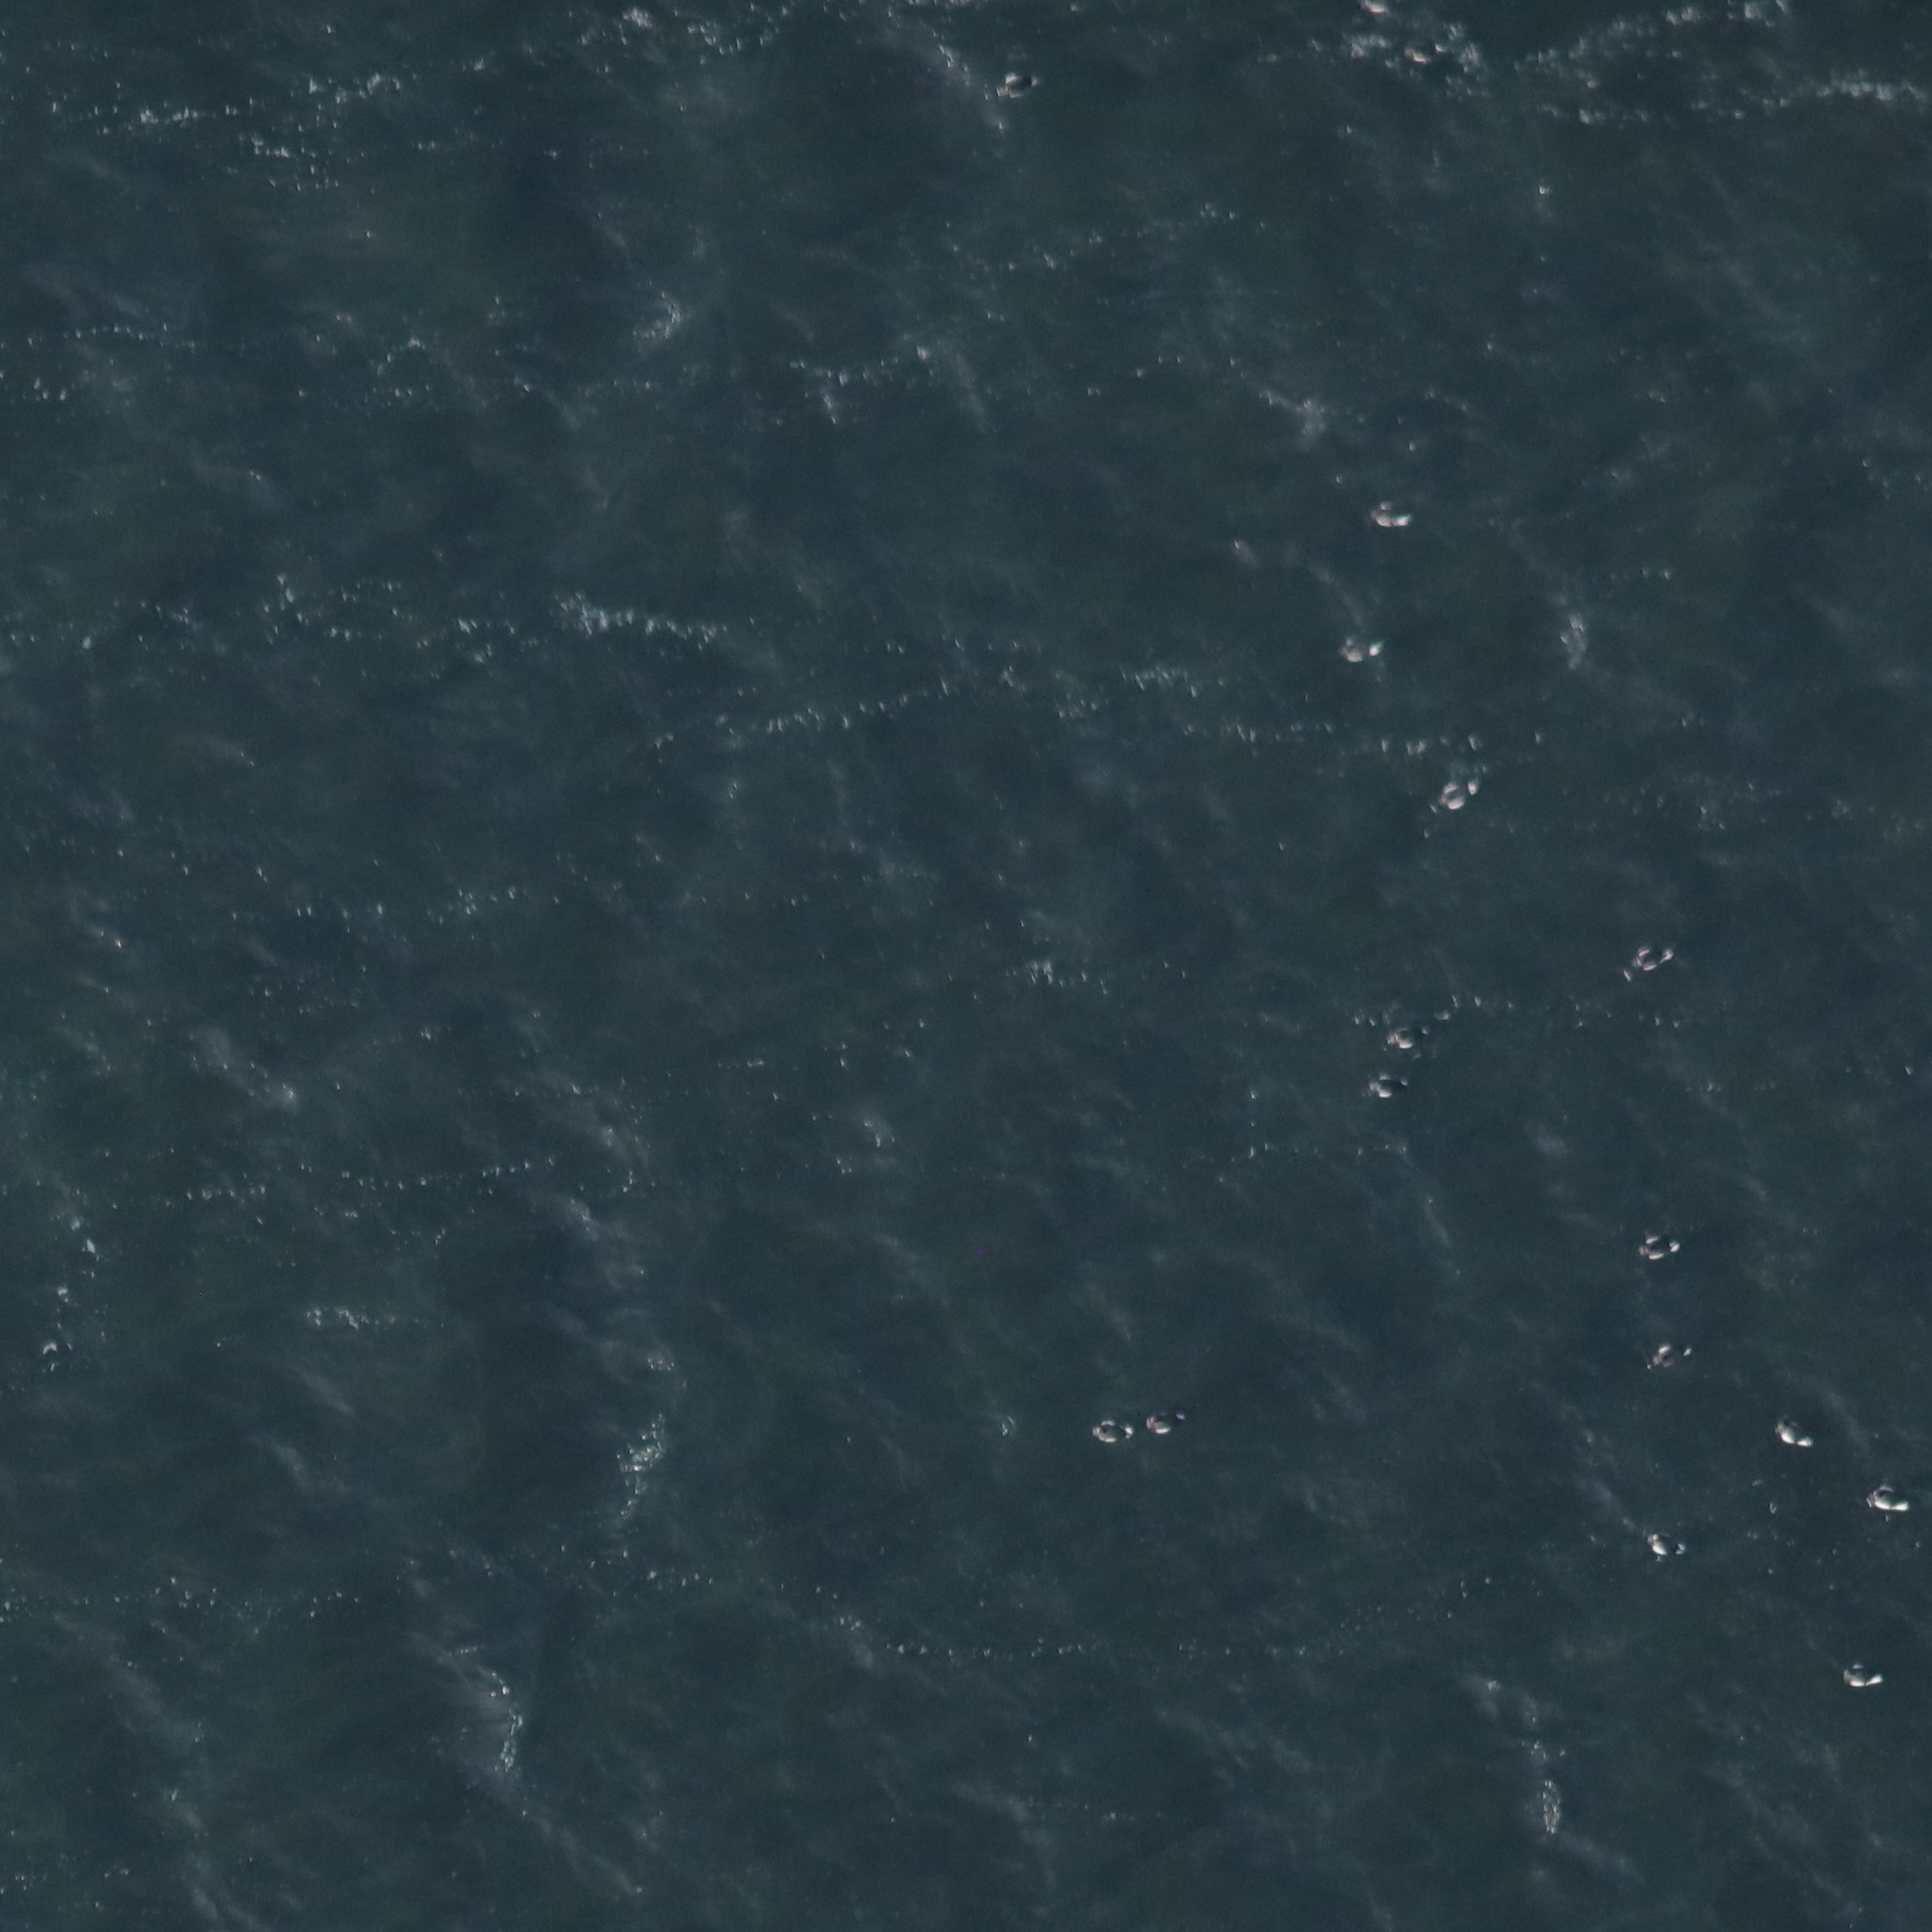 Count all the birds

17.